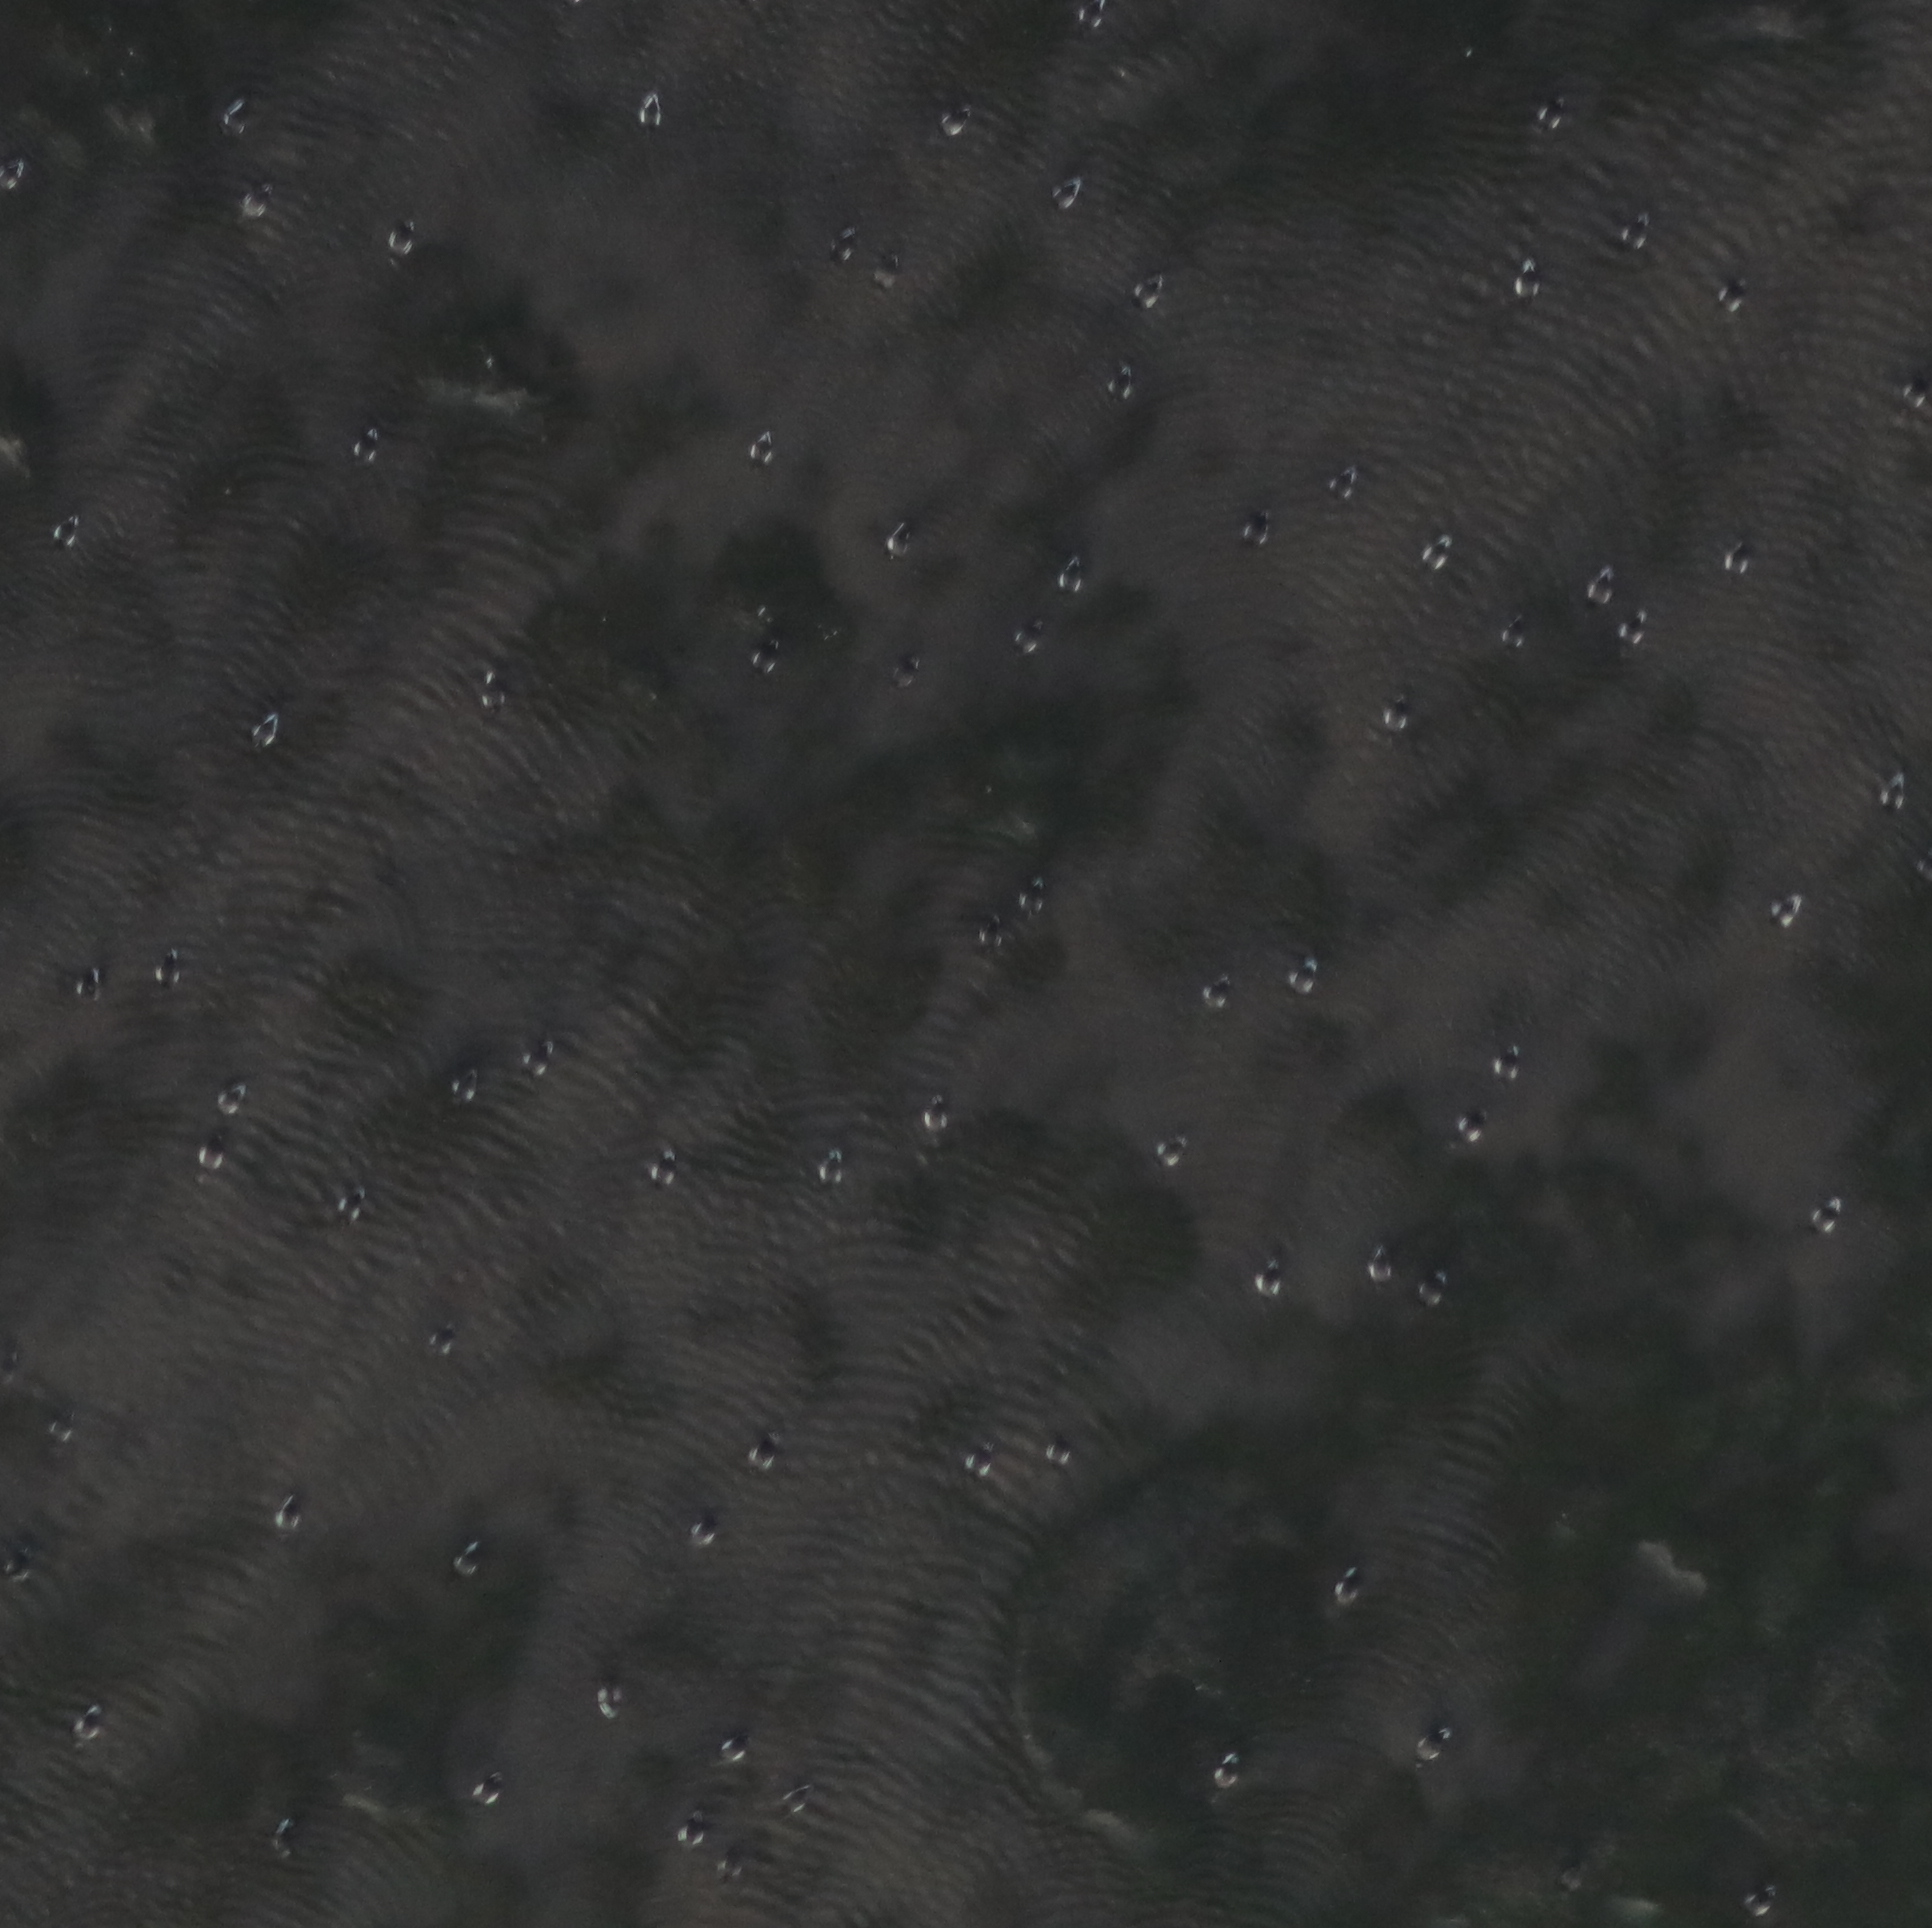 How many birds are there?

80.